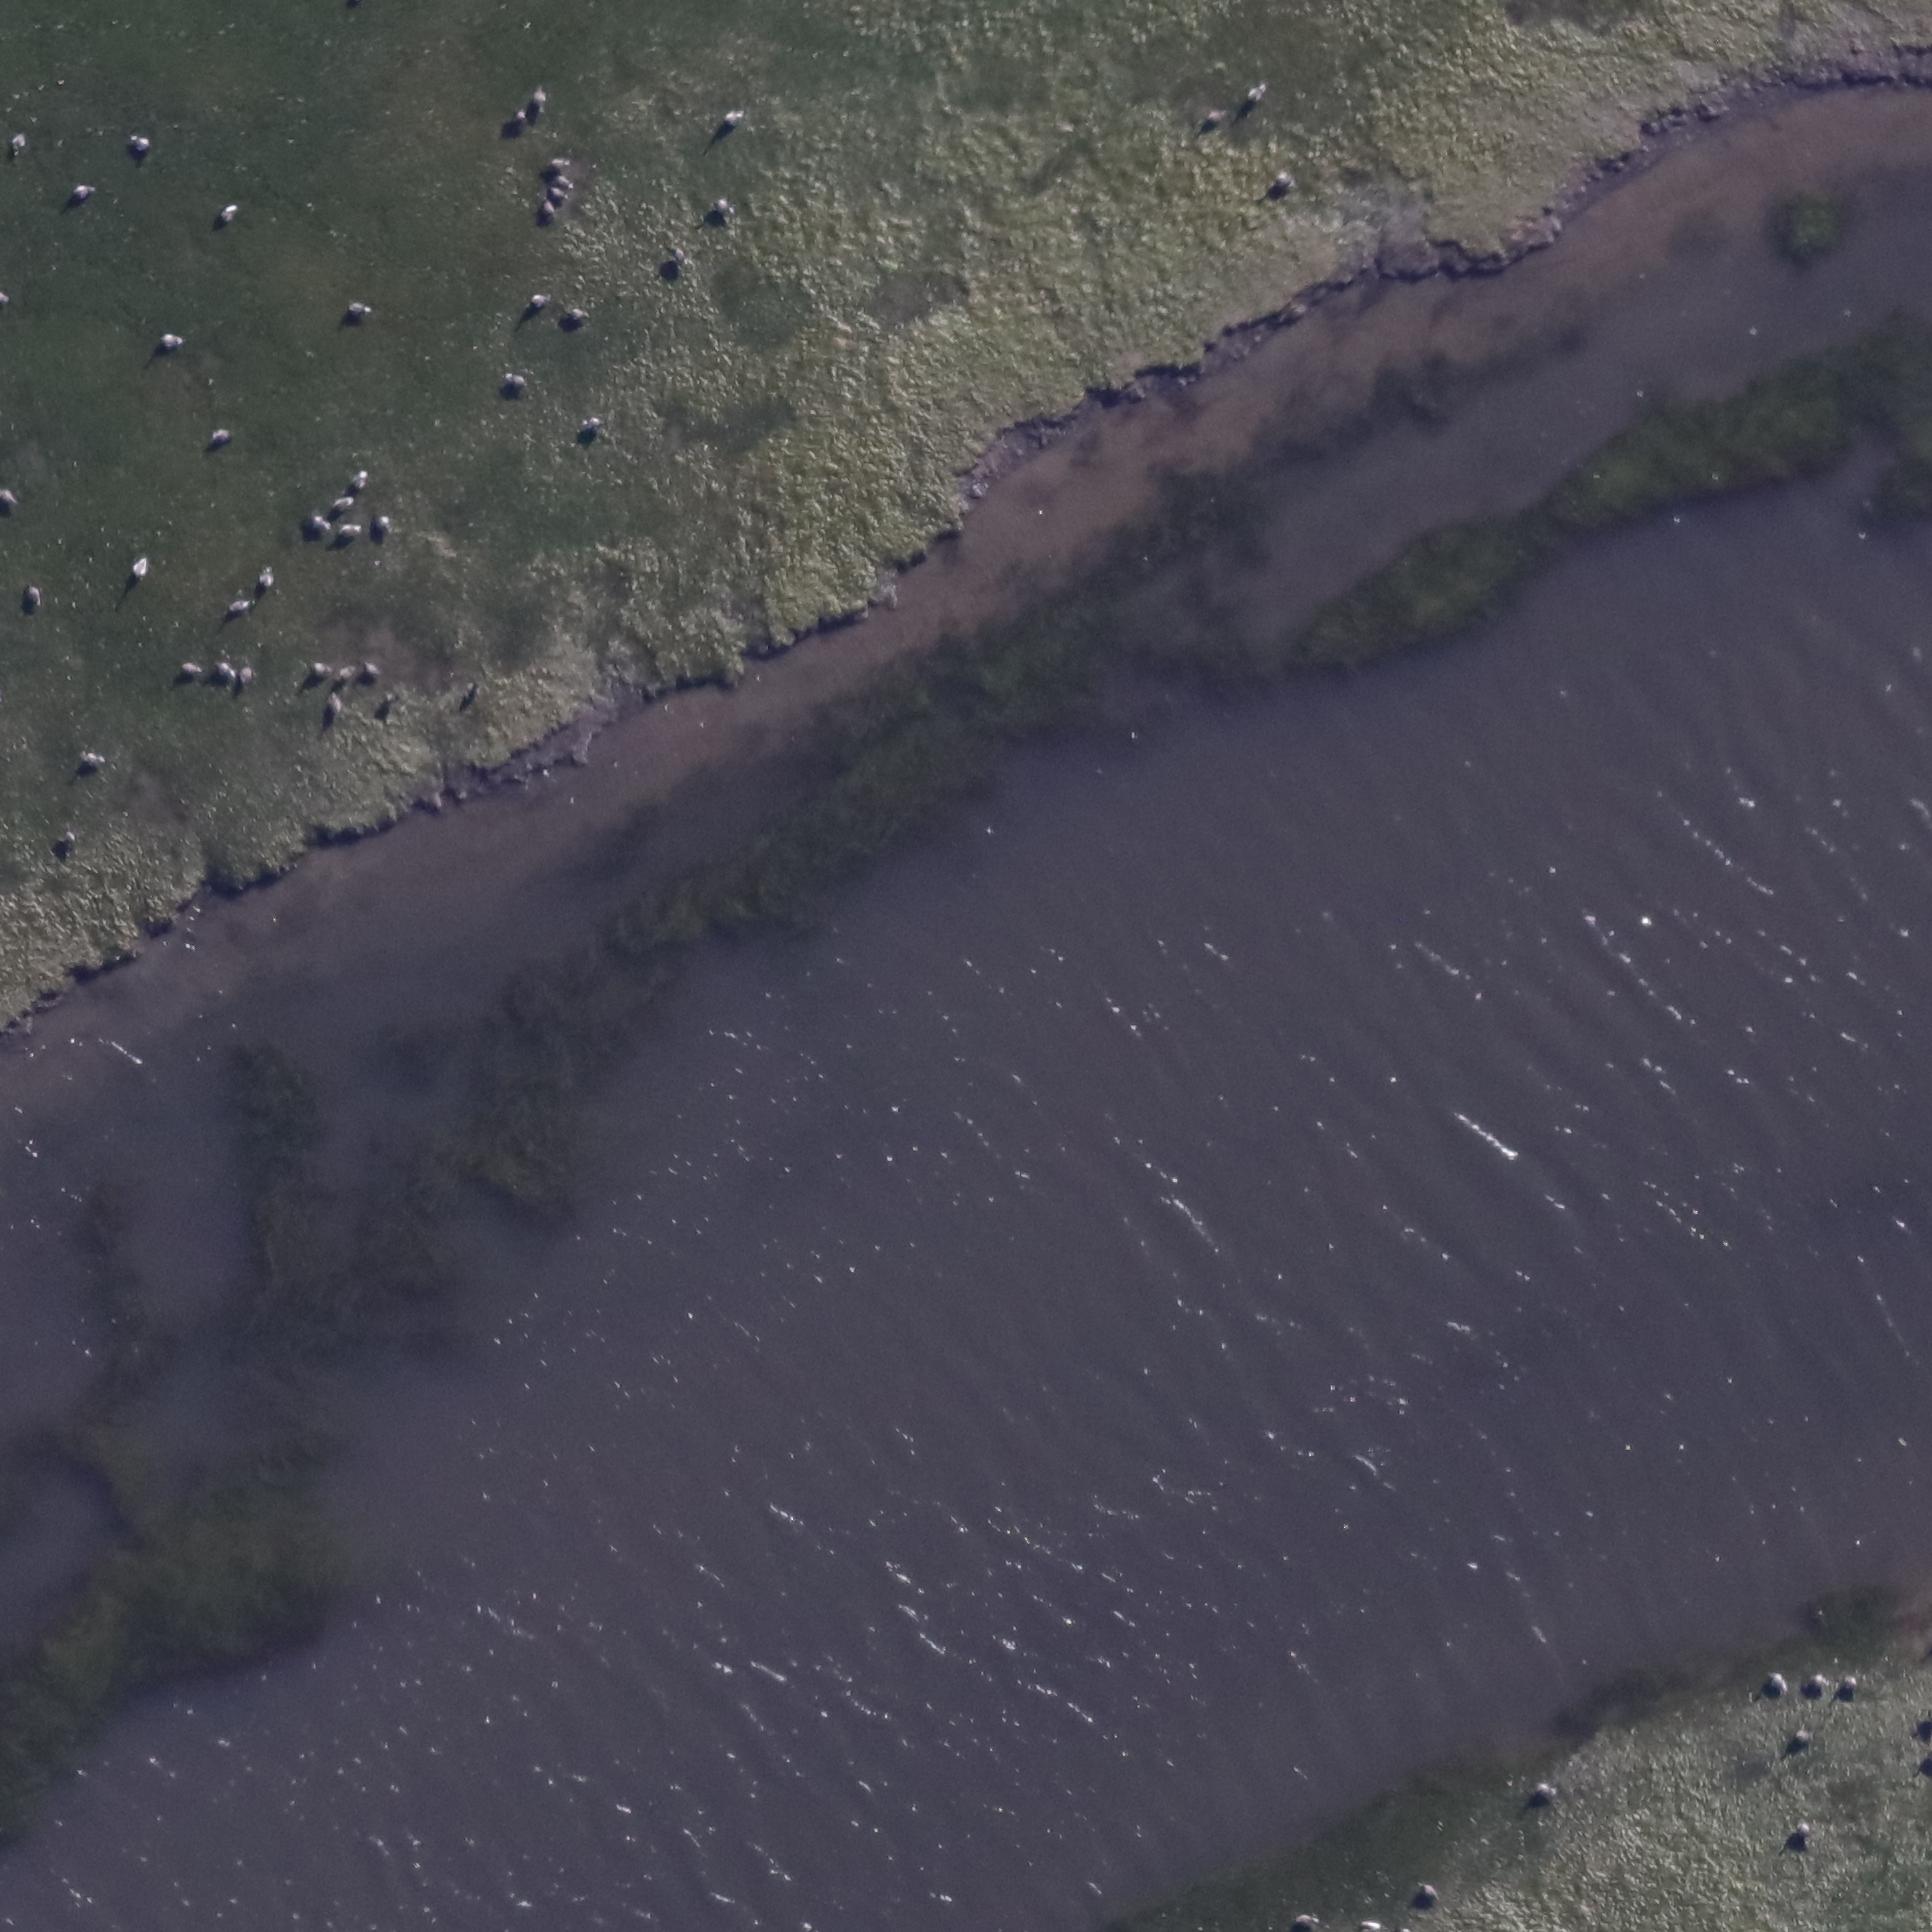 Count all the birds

55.